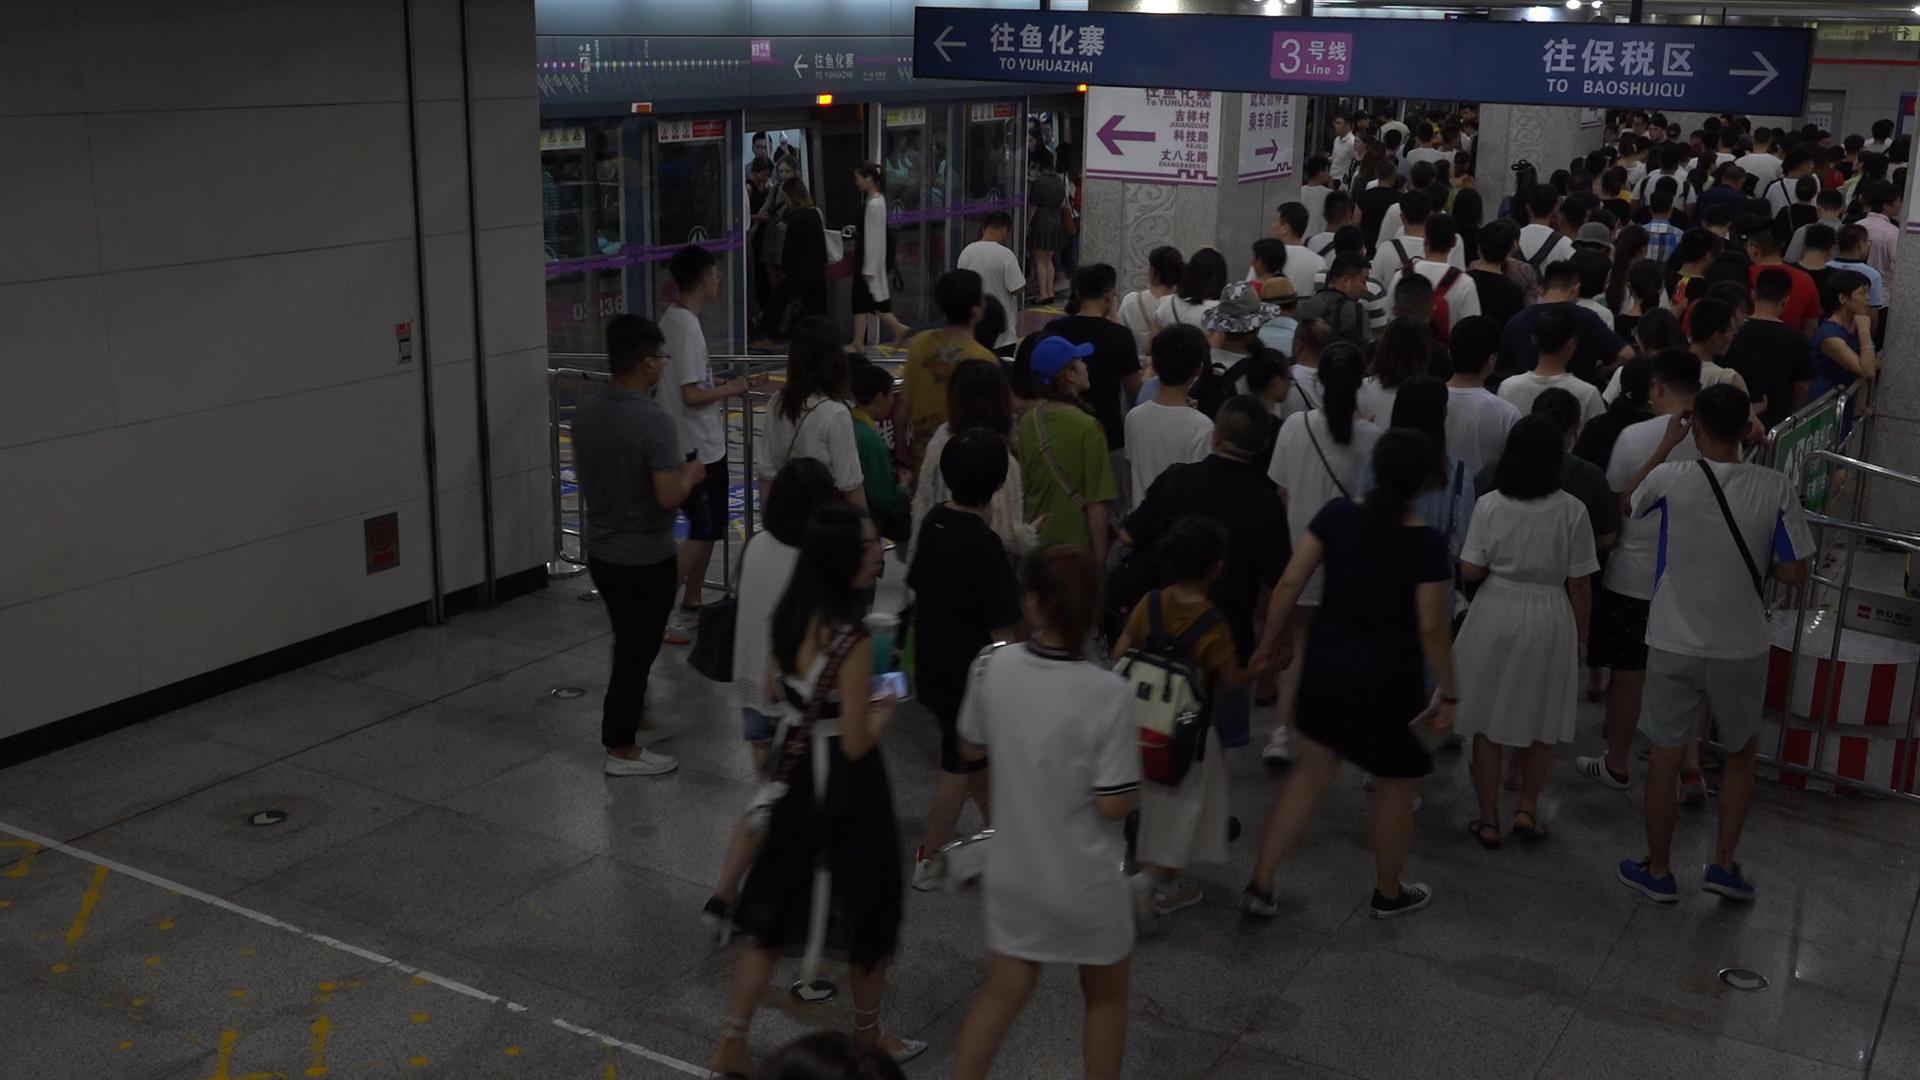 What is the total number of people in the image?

154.